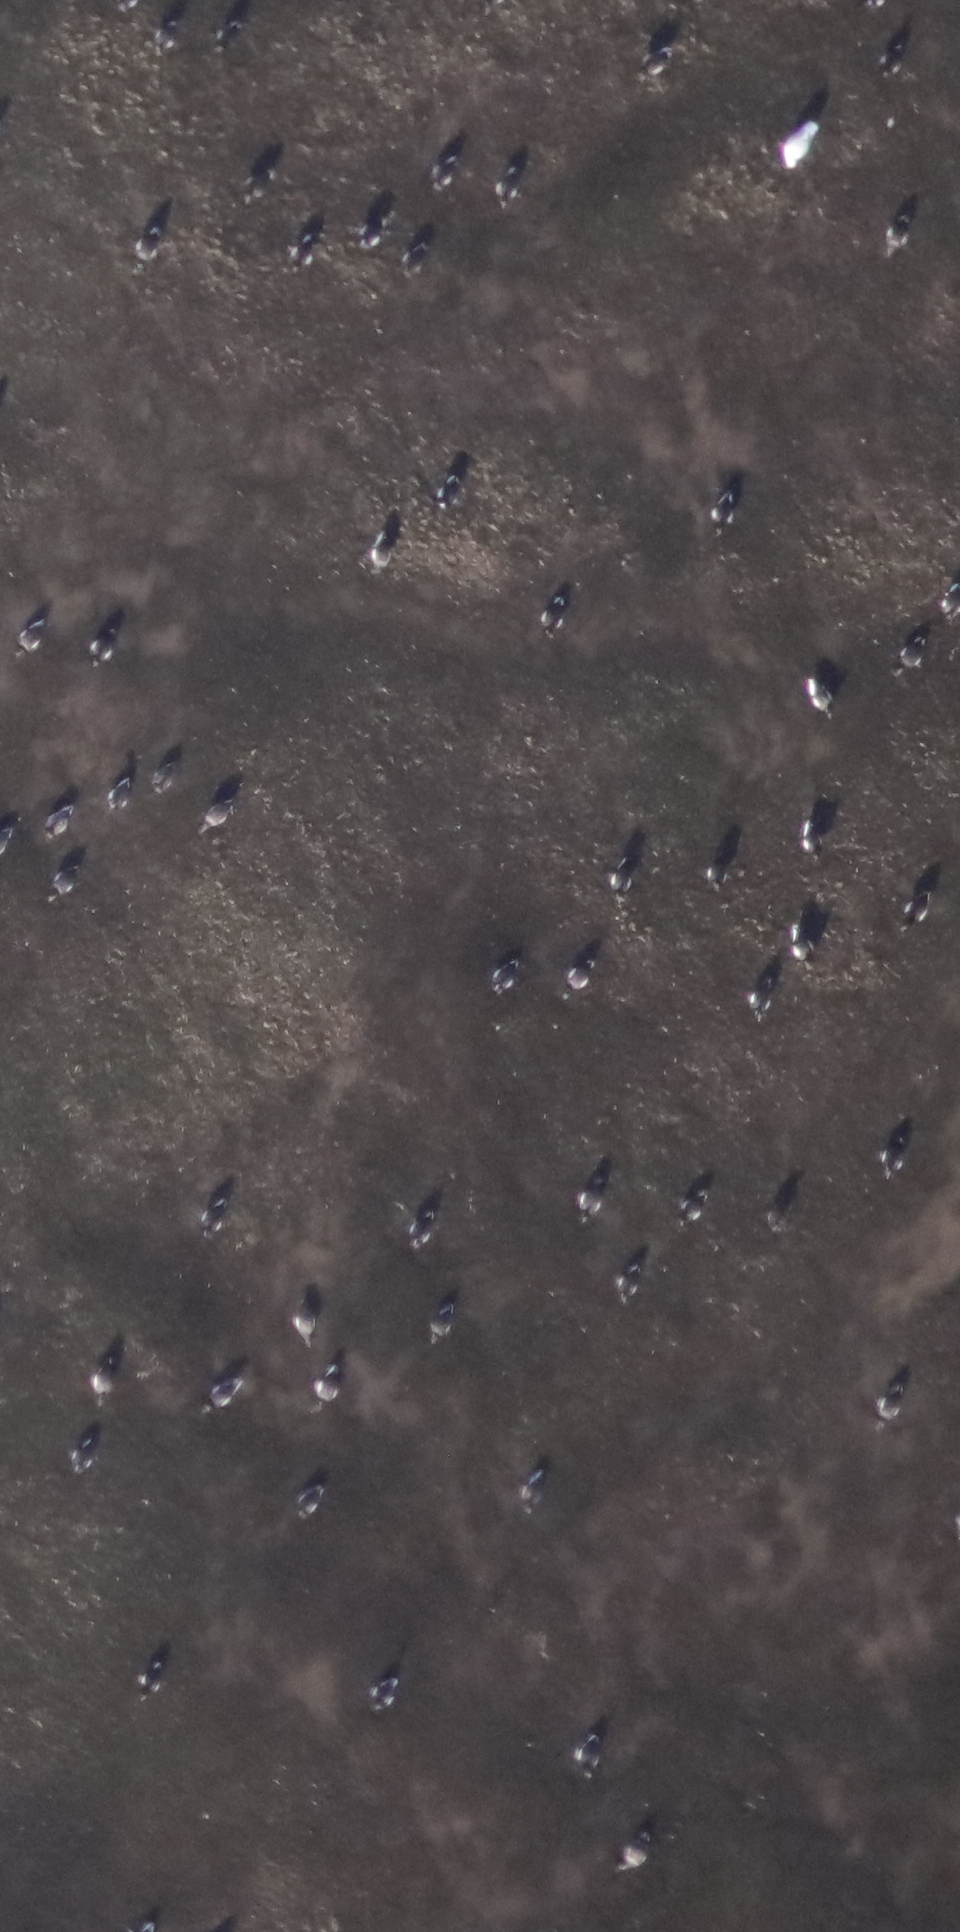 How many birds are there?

55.